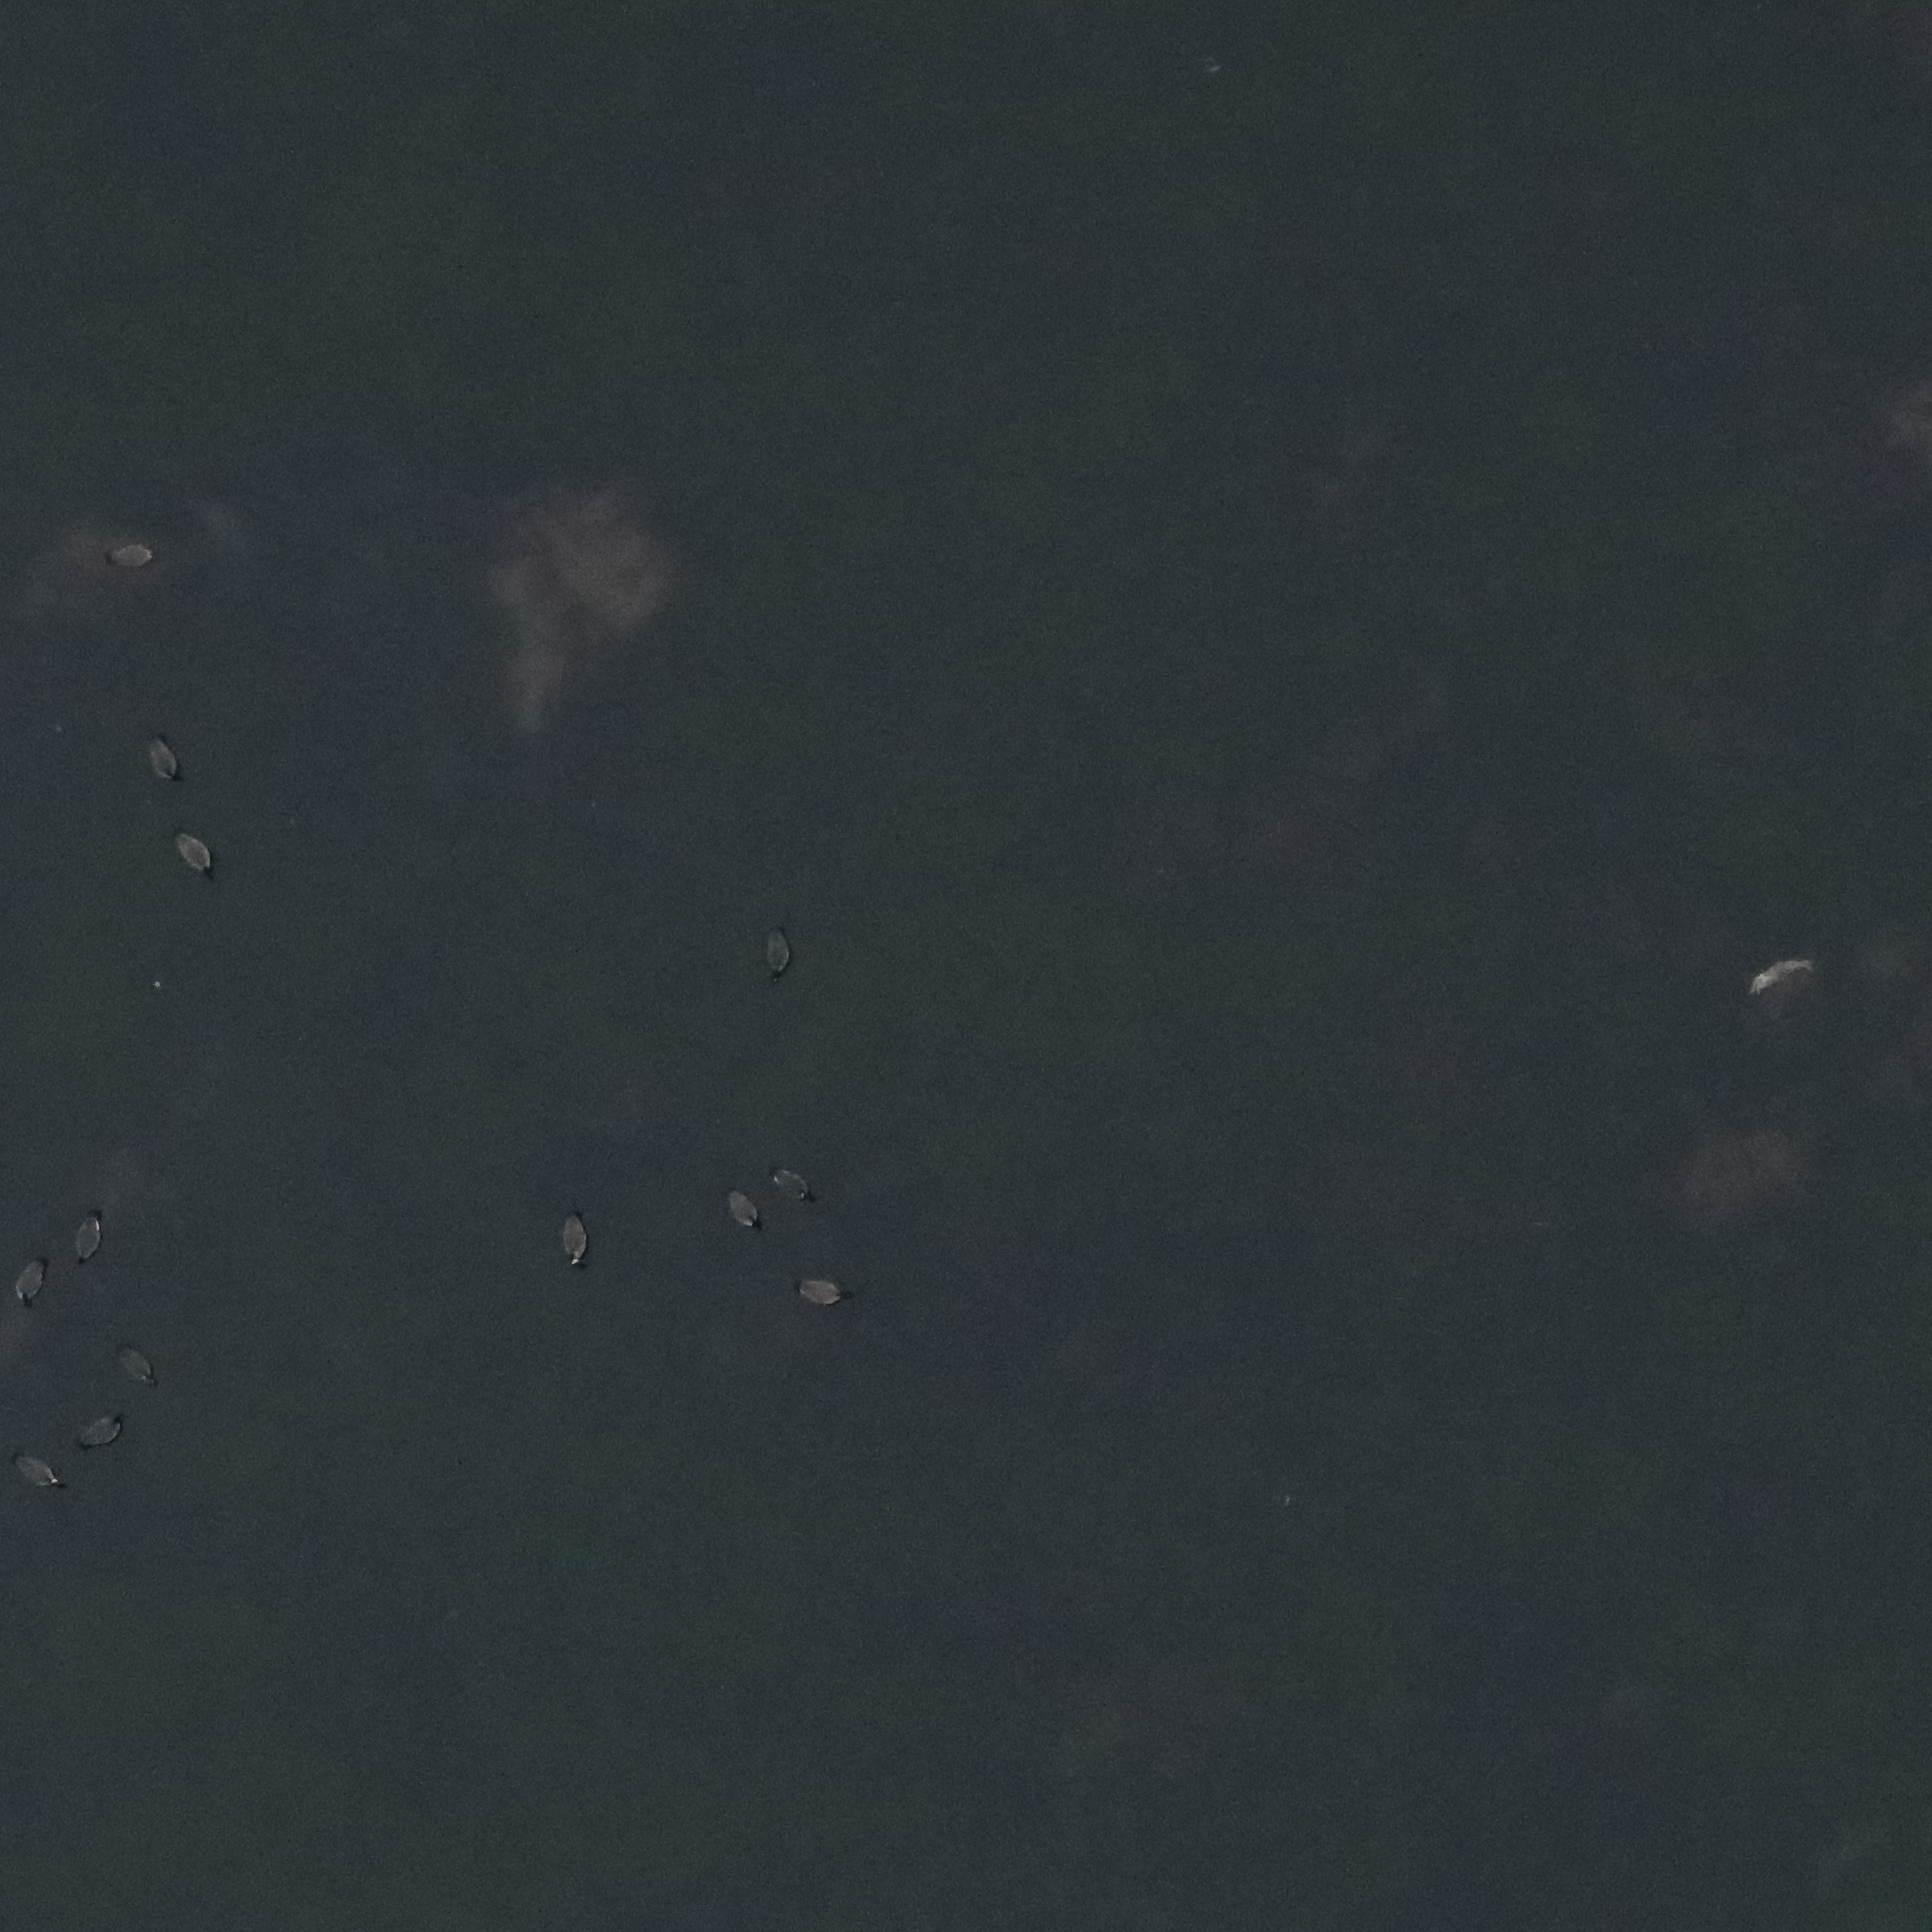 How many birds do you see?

13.